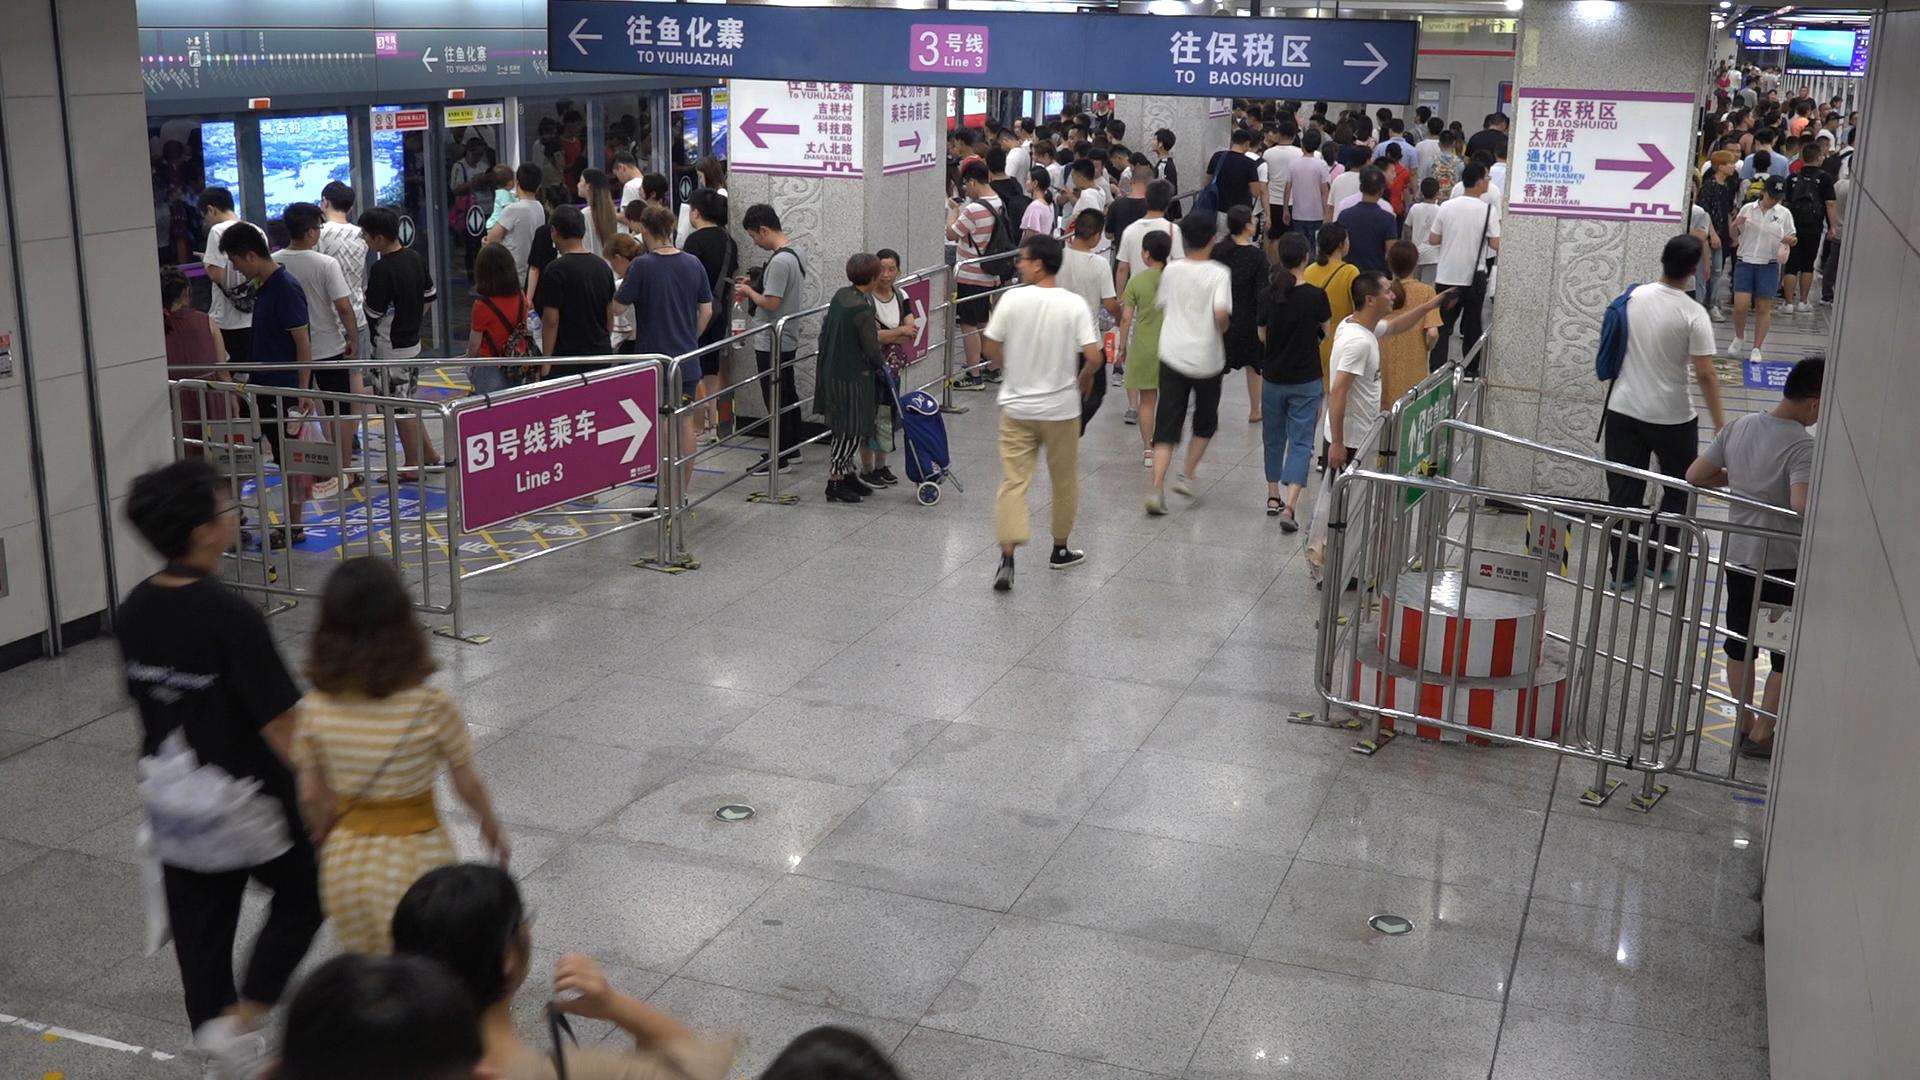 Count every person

155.